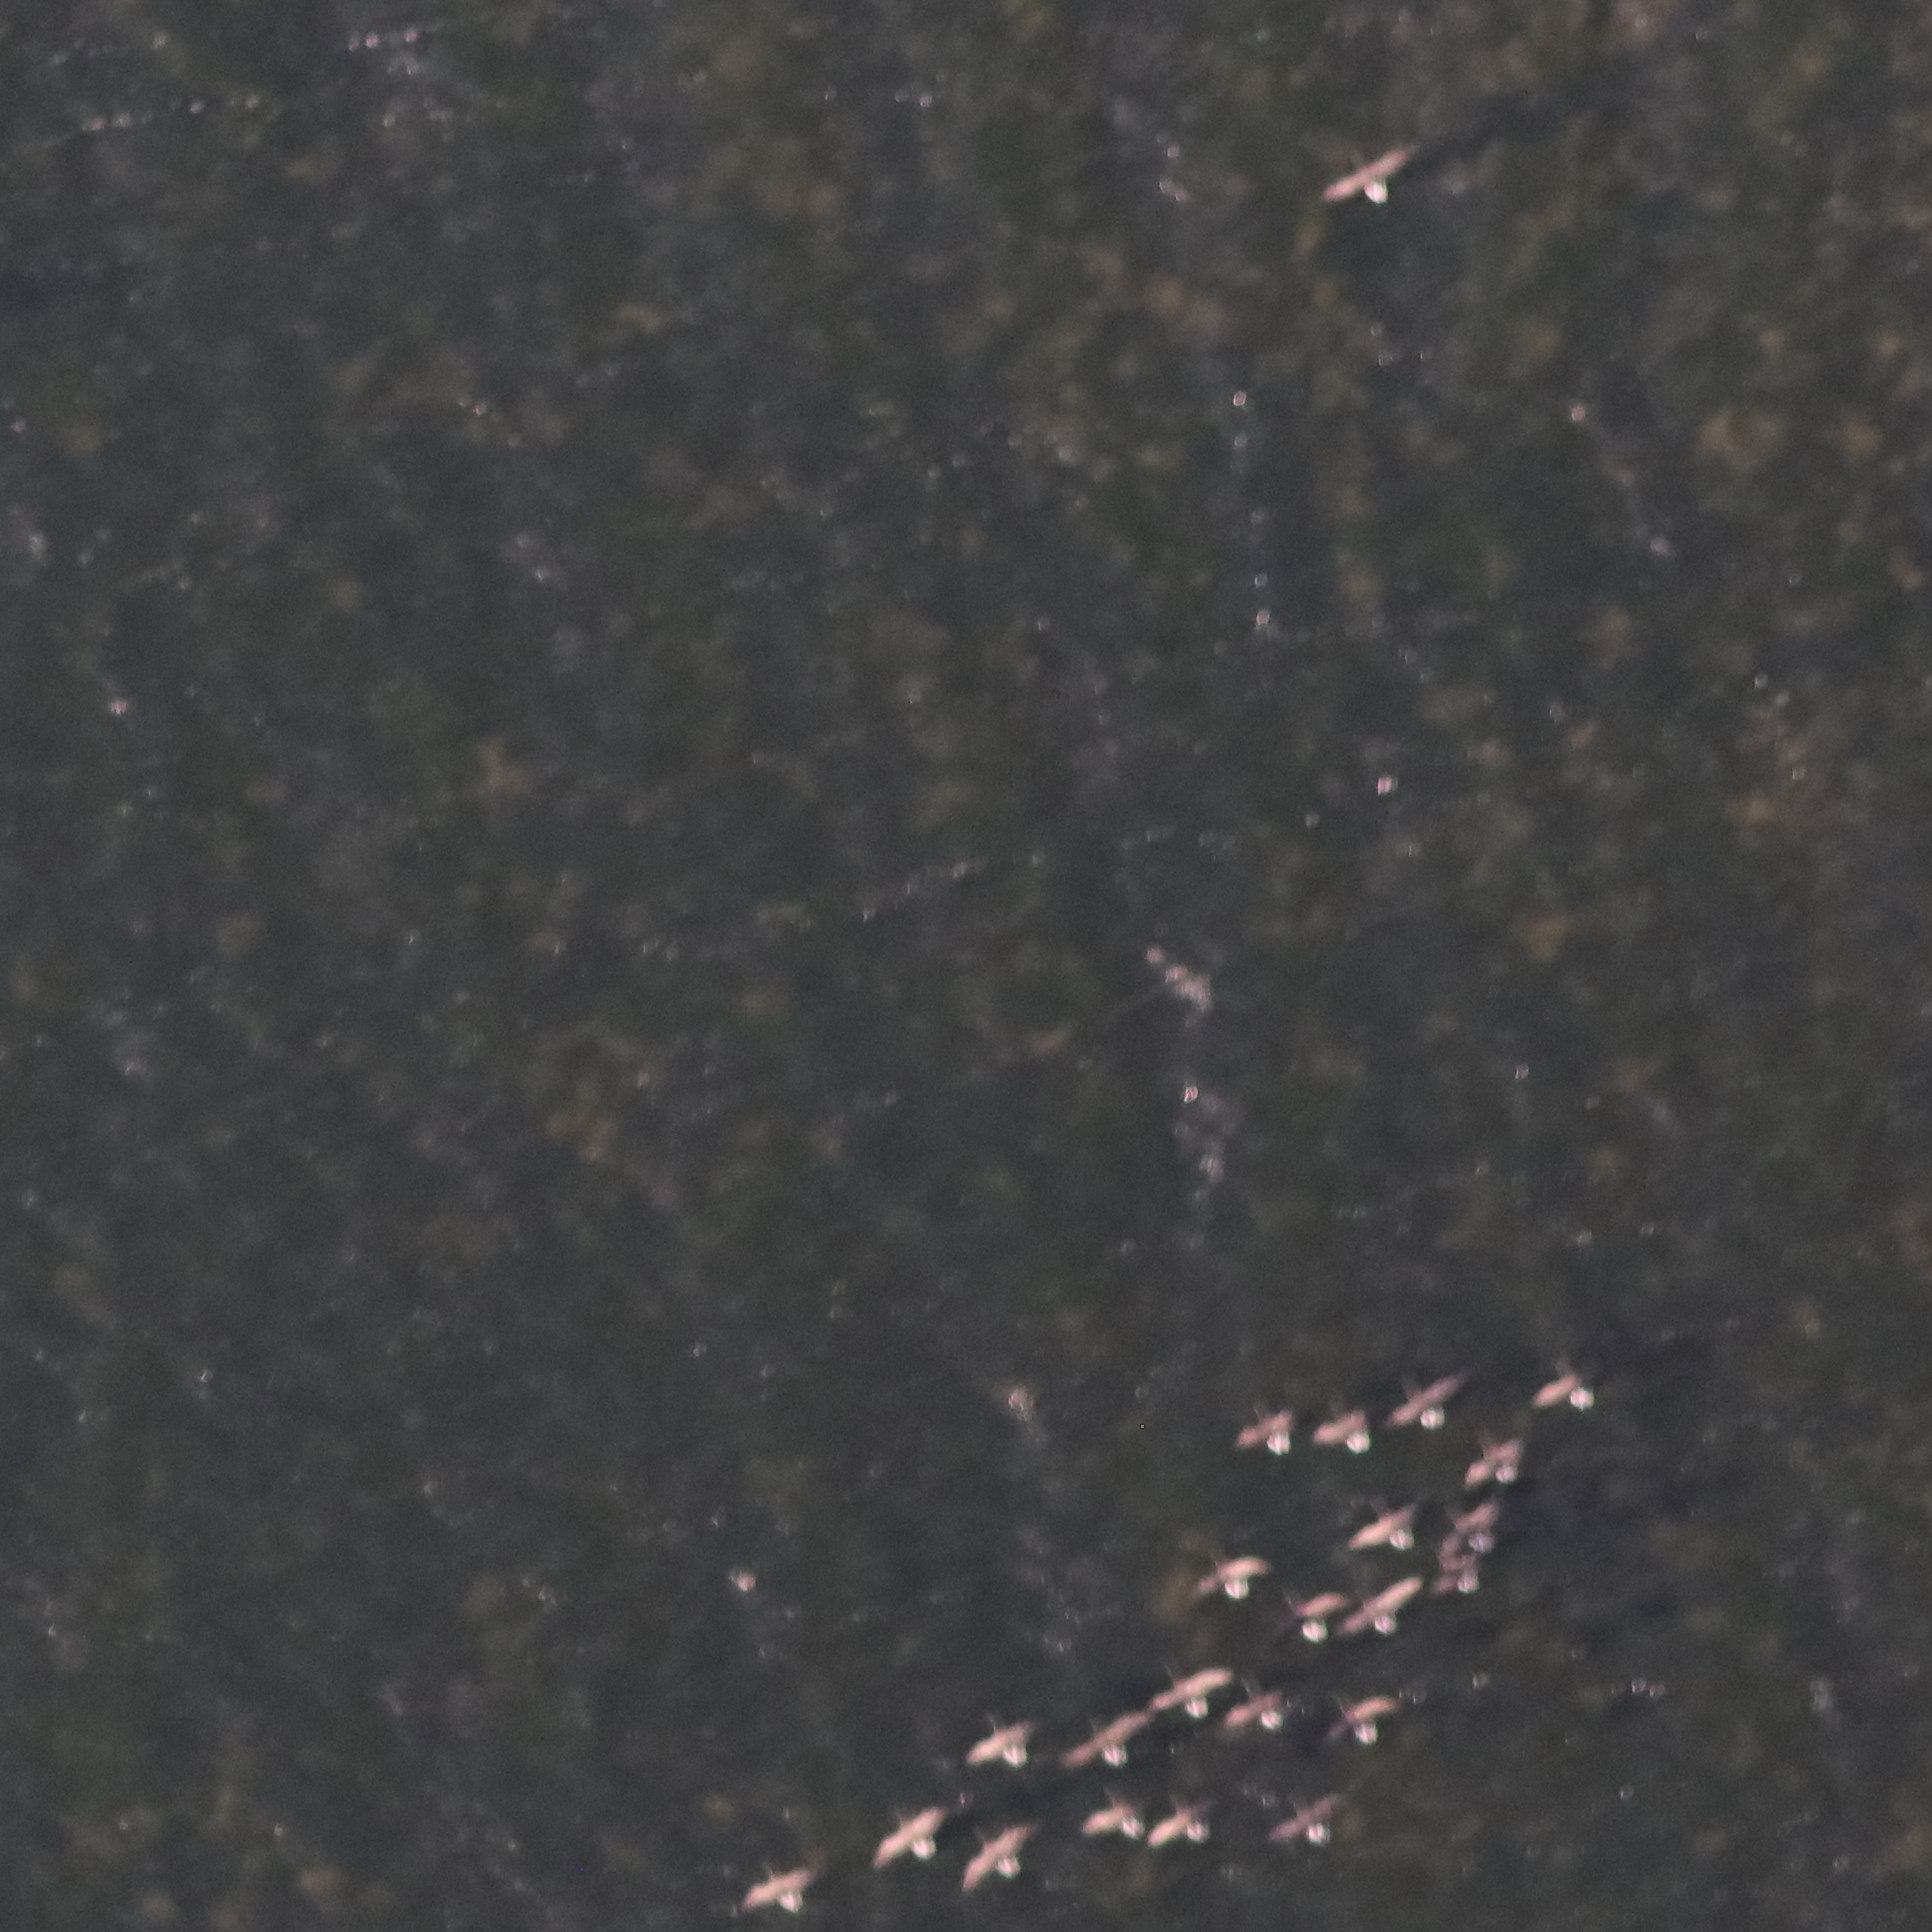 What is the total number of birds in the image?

23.